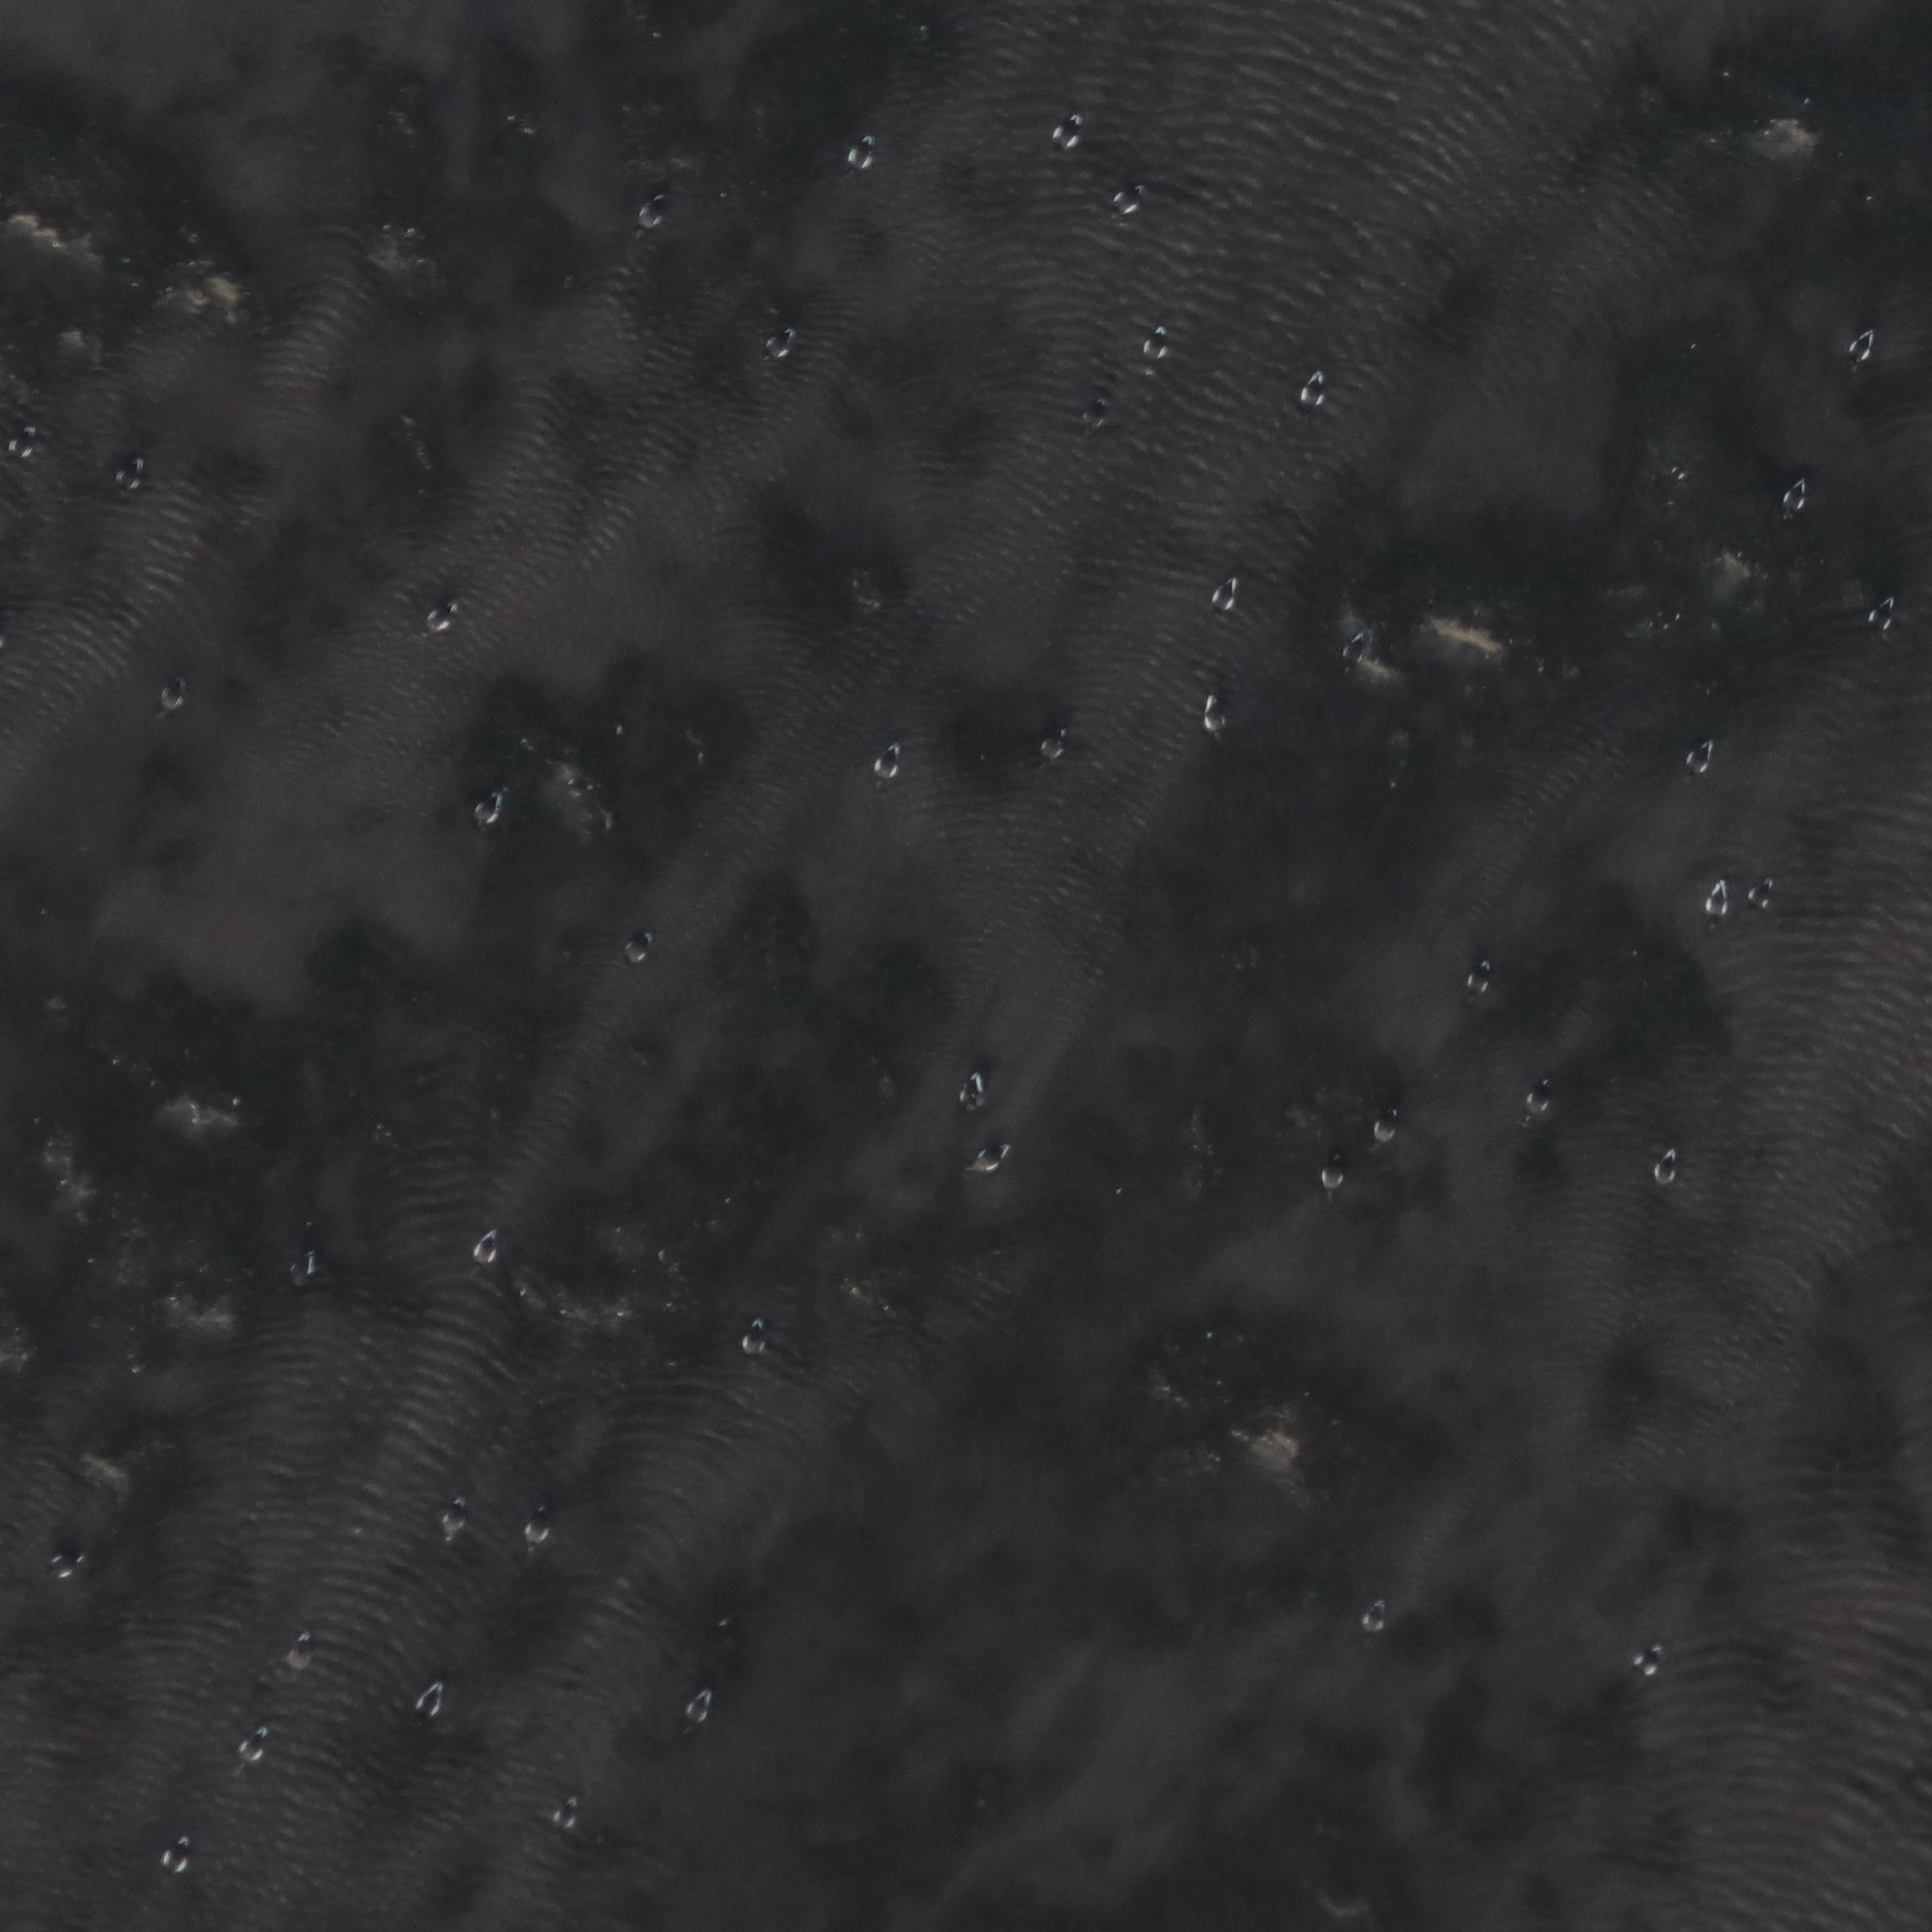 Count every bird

46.